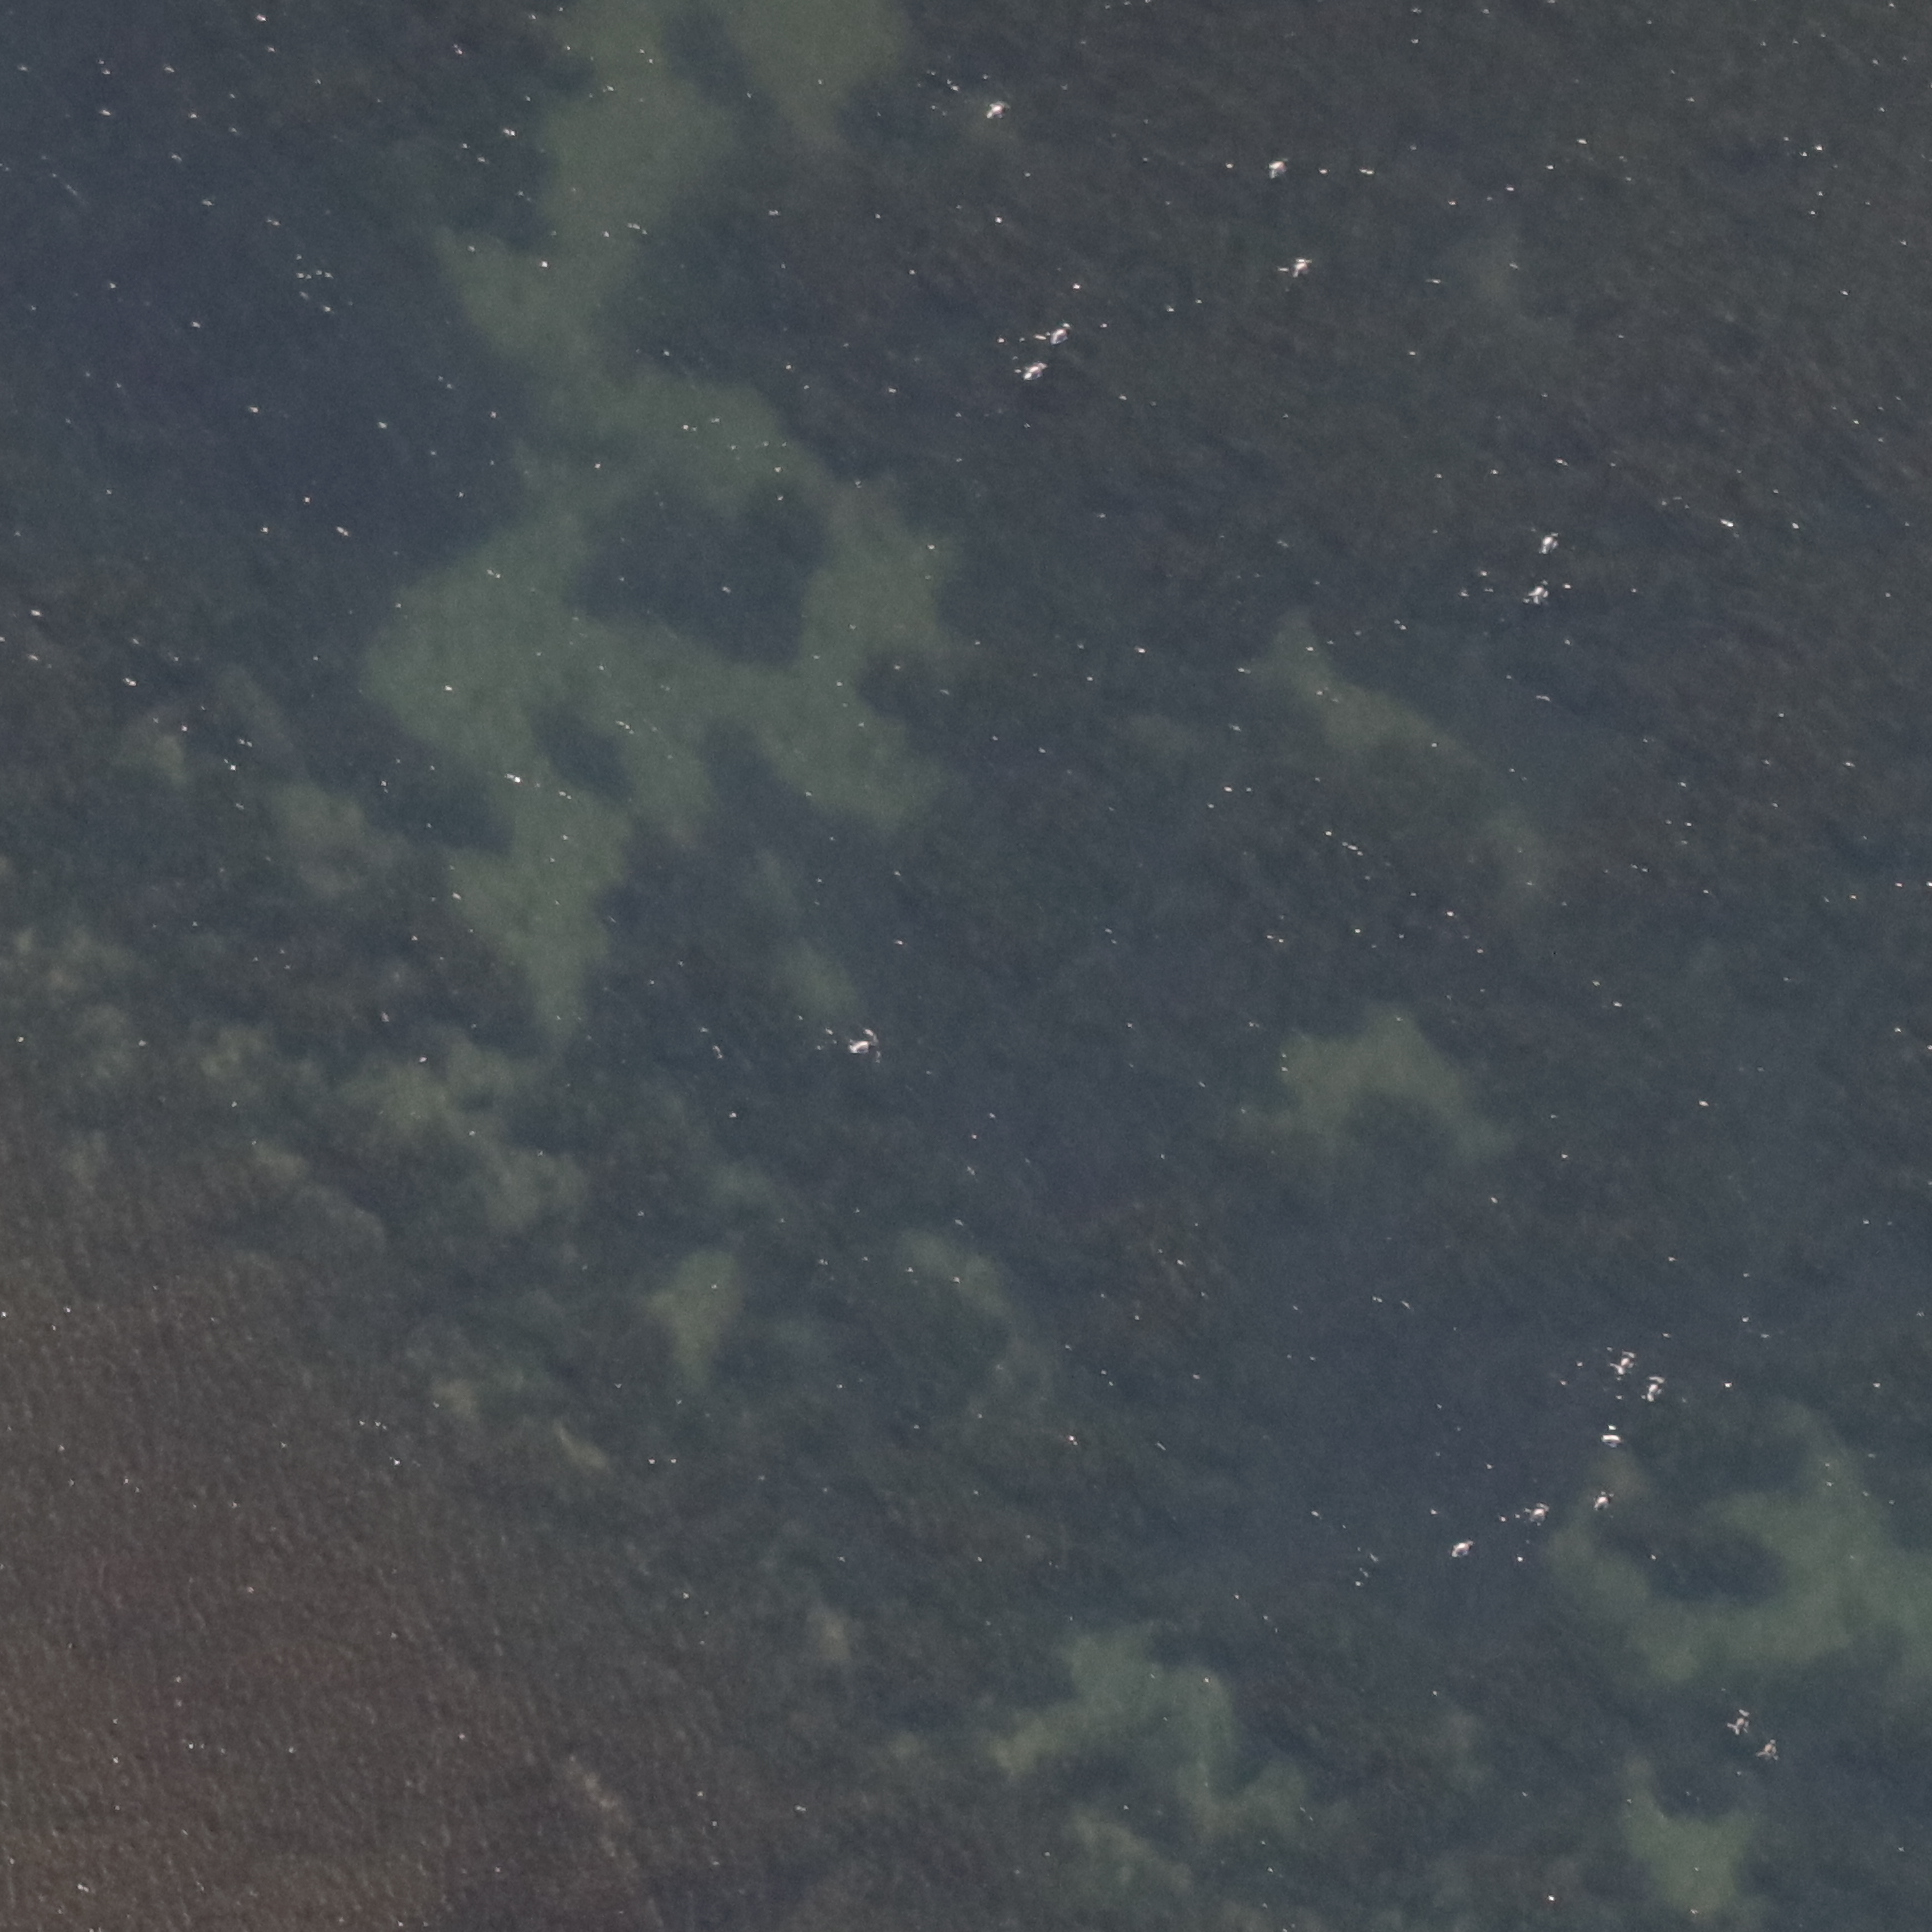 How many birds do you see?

16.